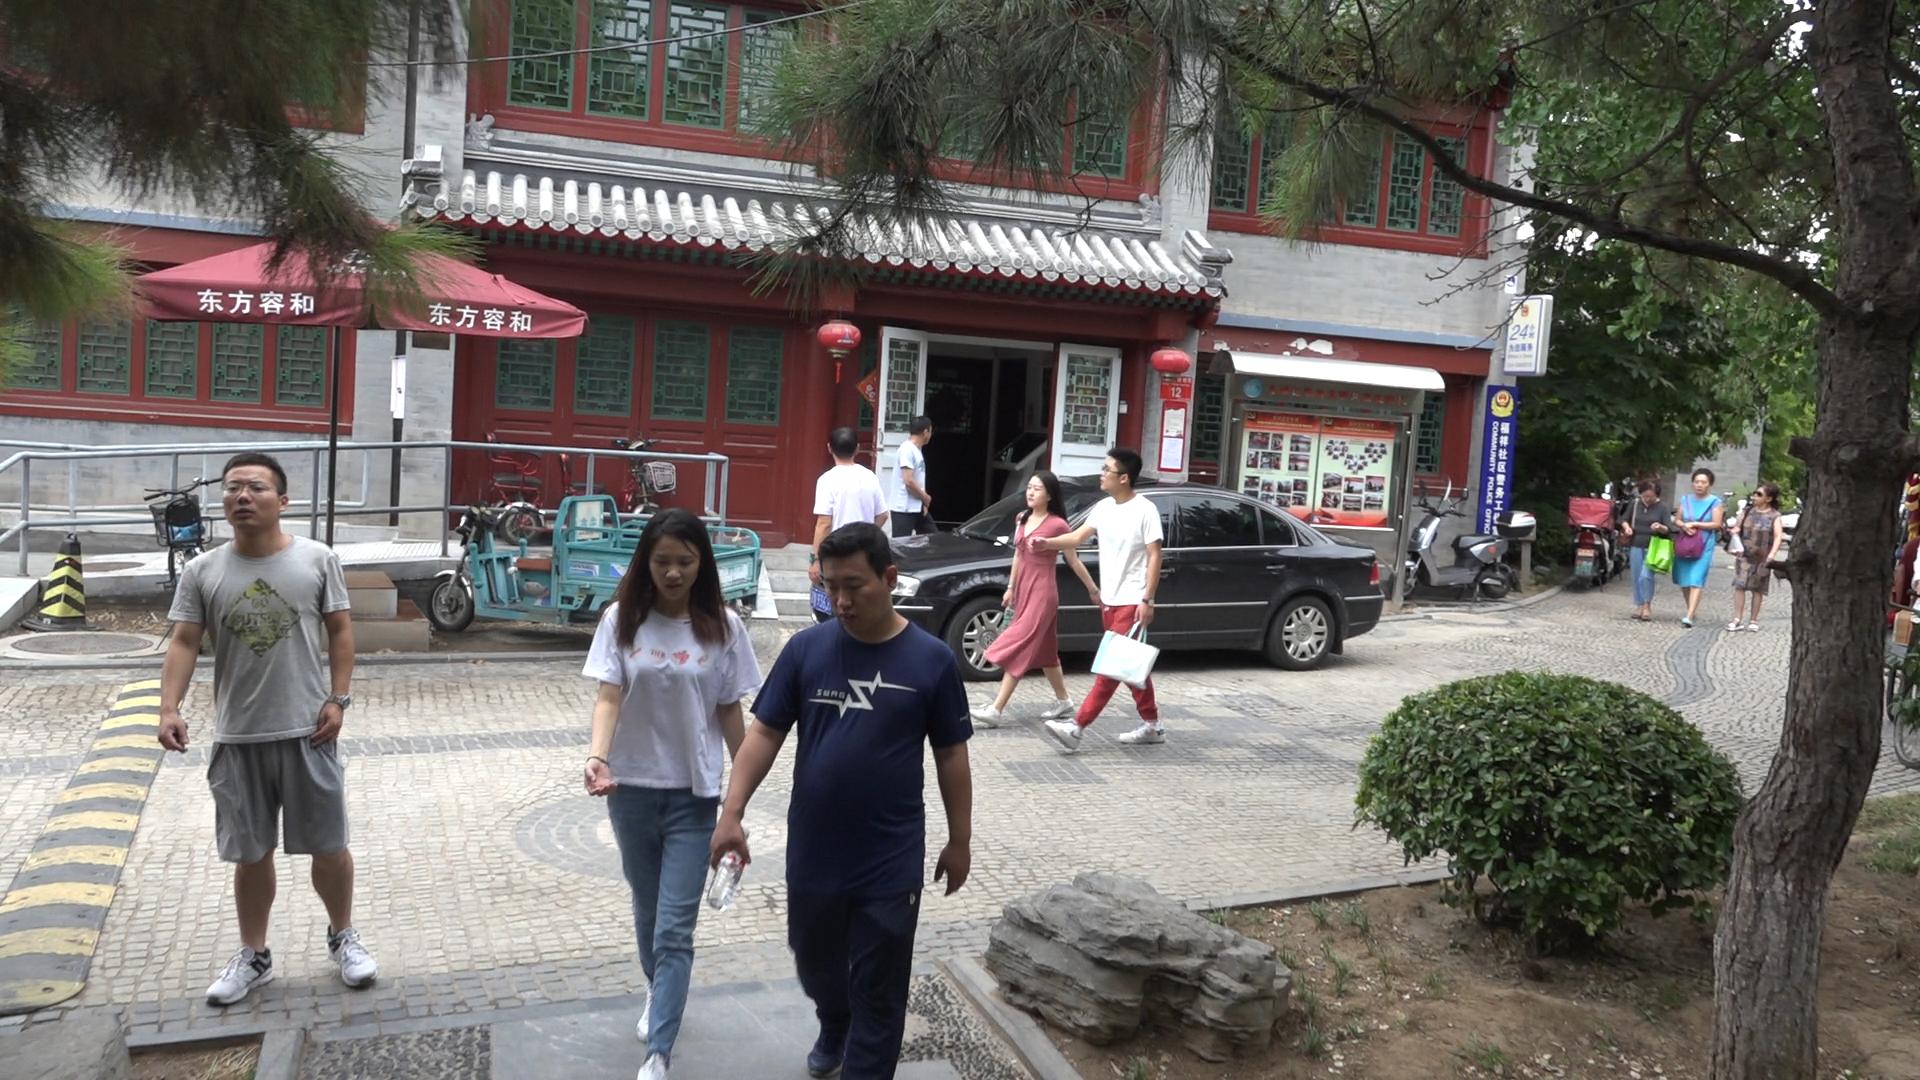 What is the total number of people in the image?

10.